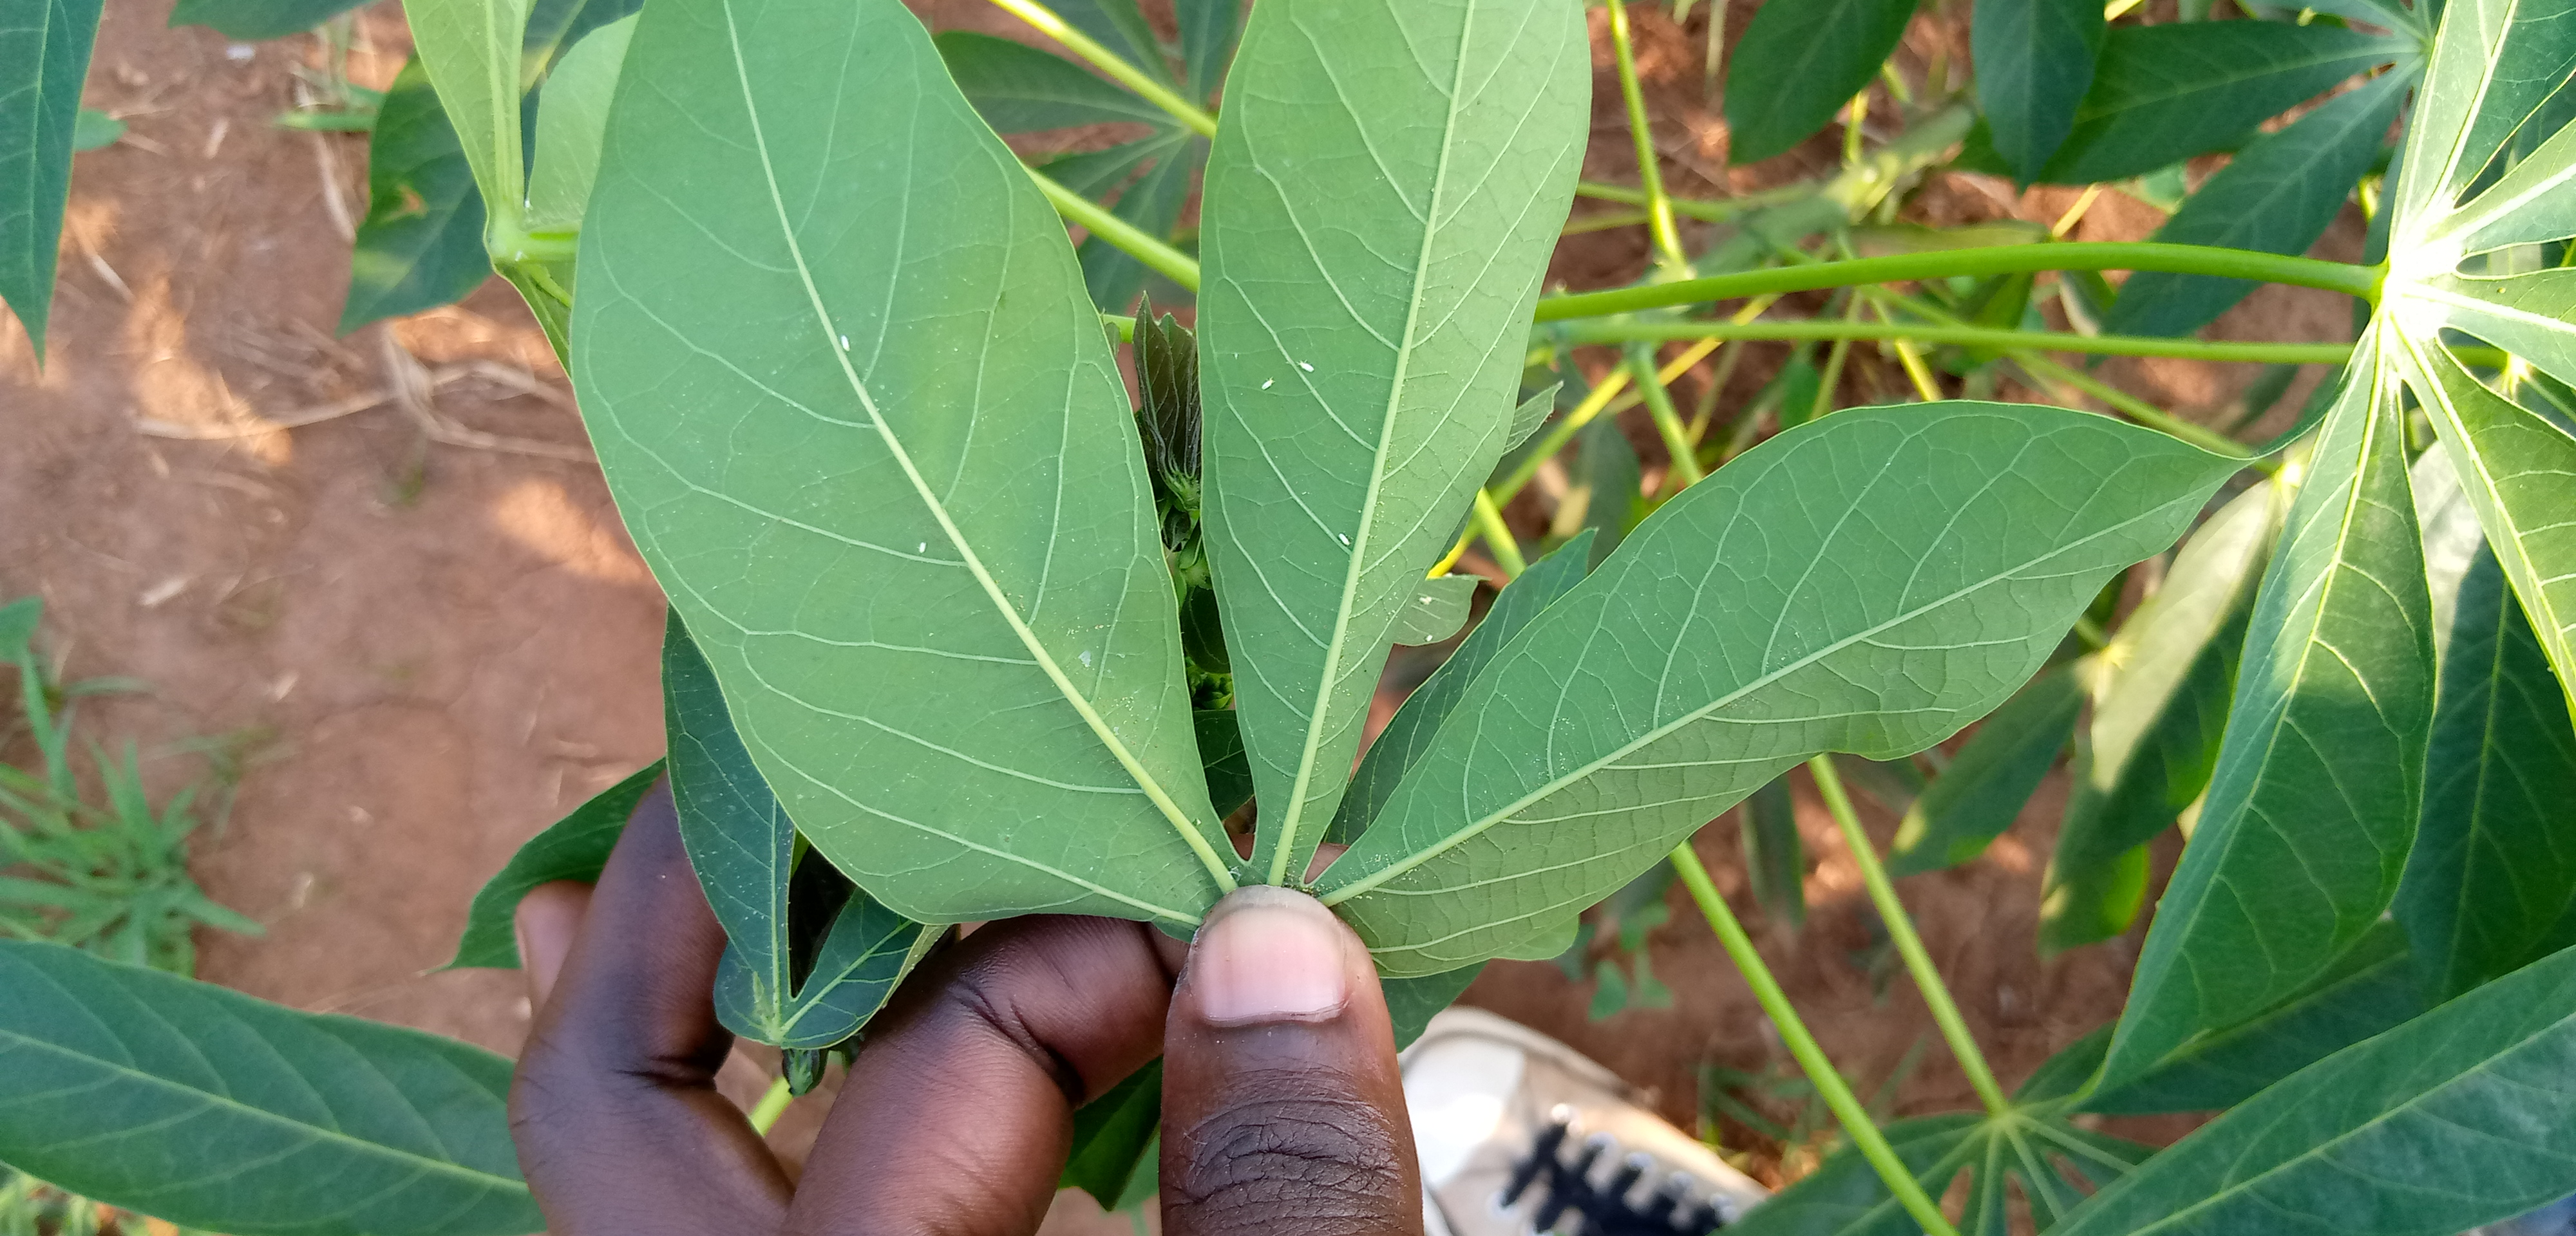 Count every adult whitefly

7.